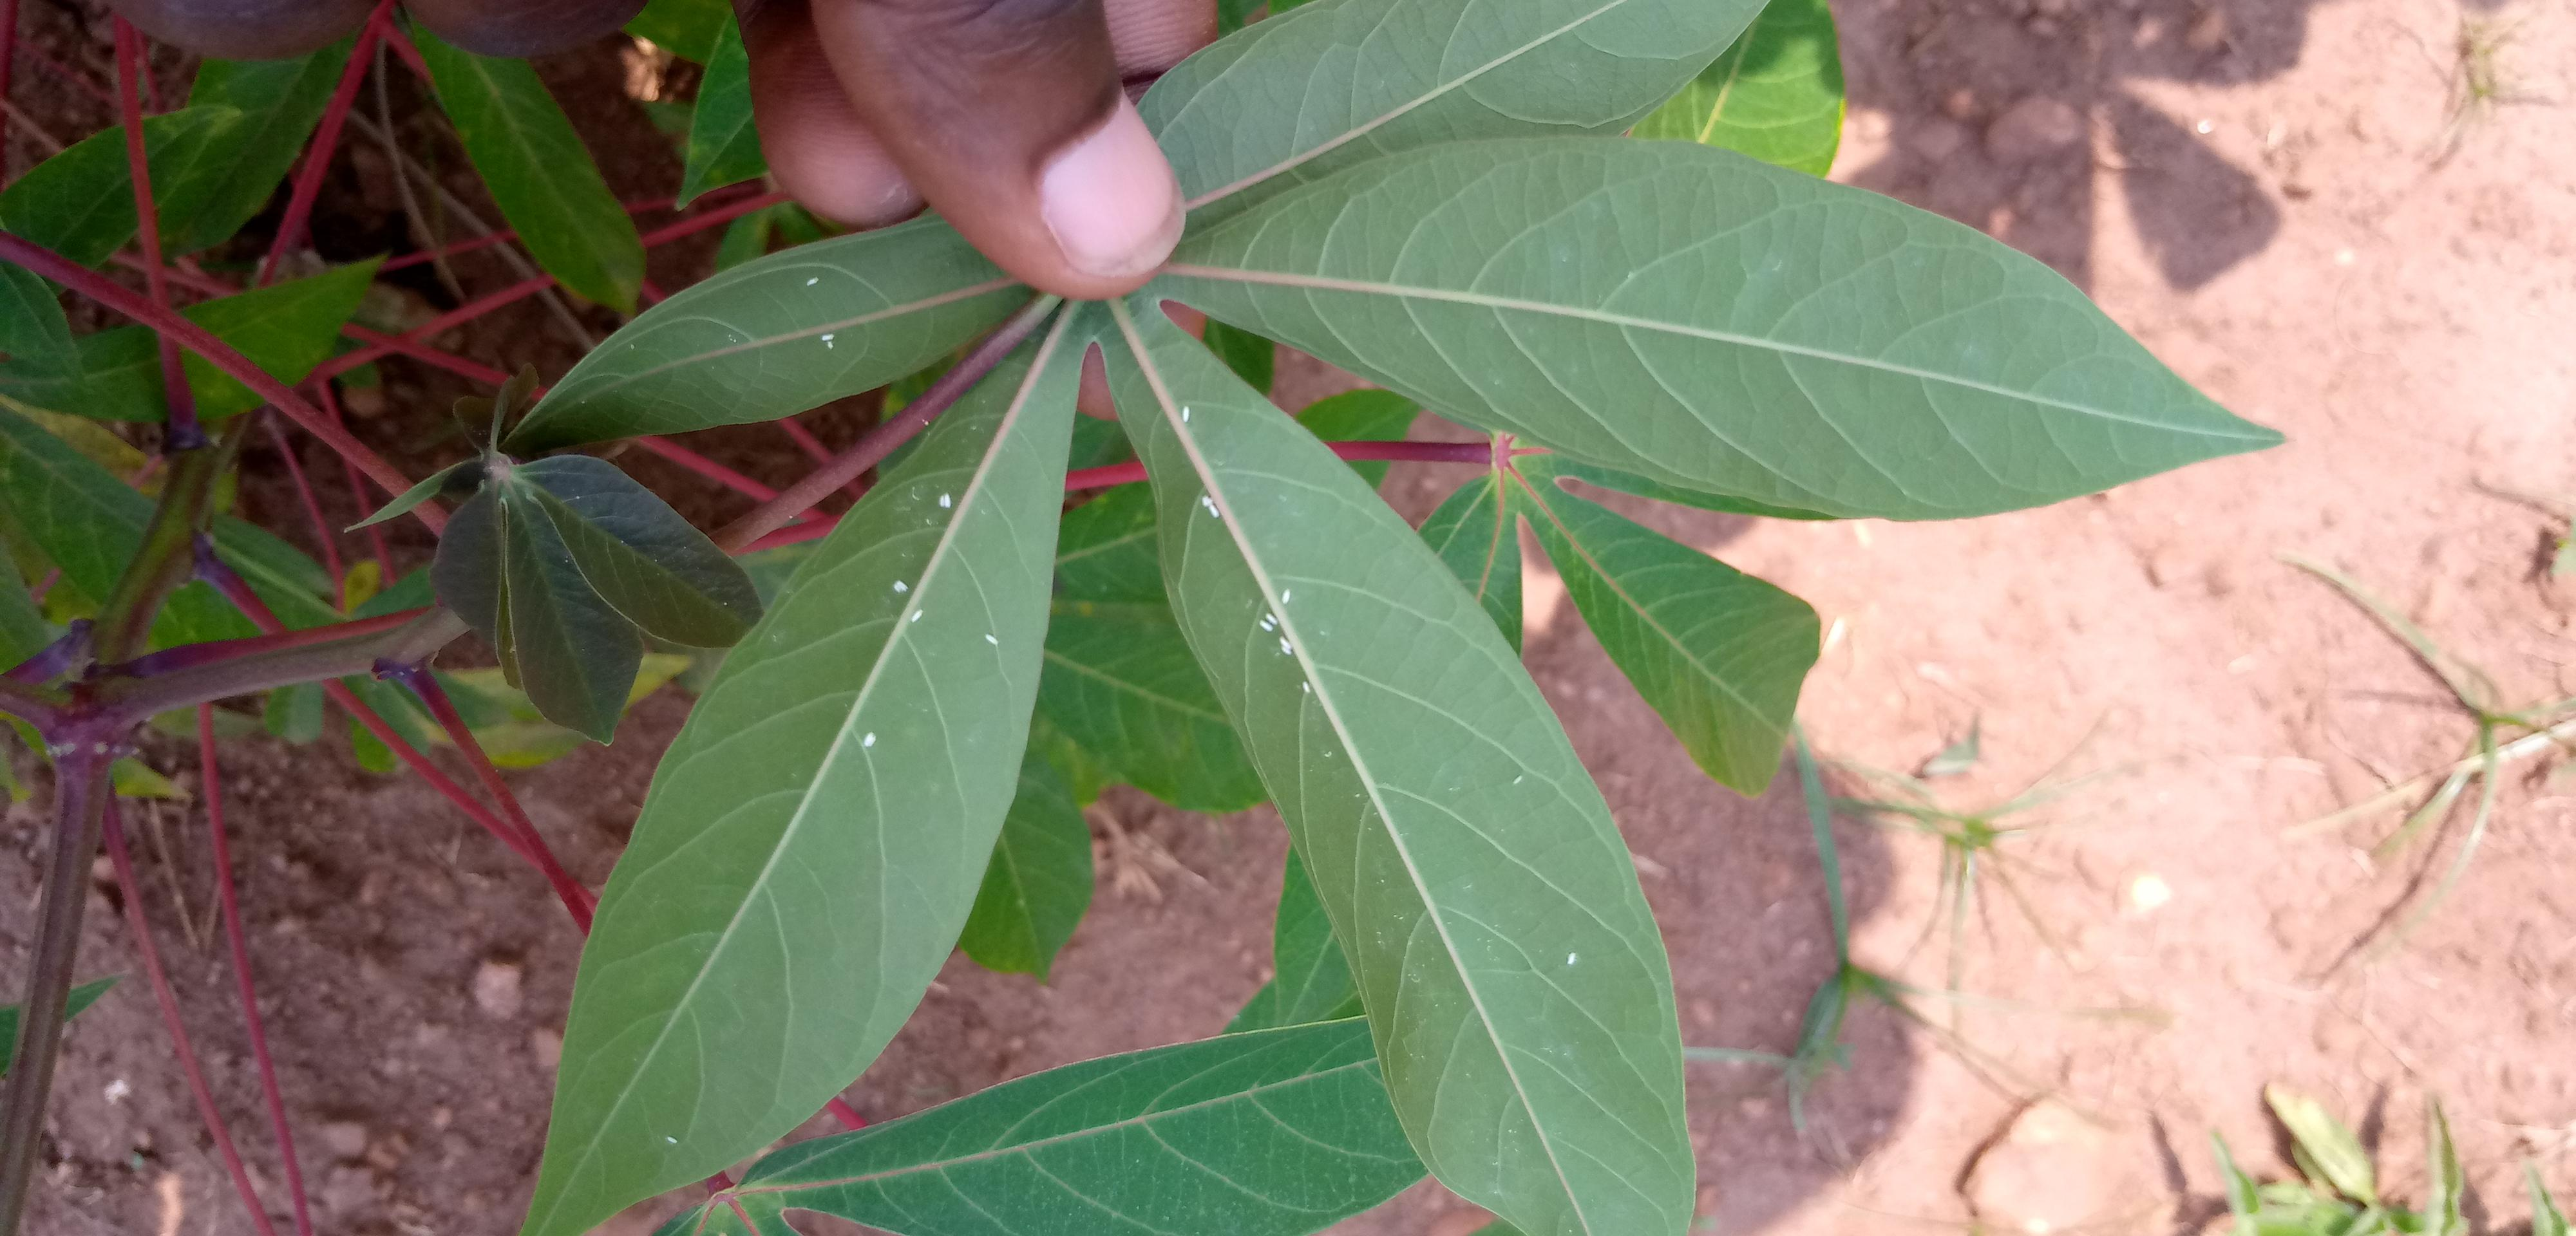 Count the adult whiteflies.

18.